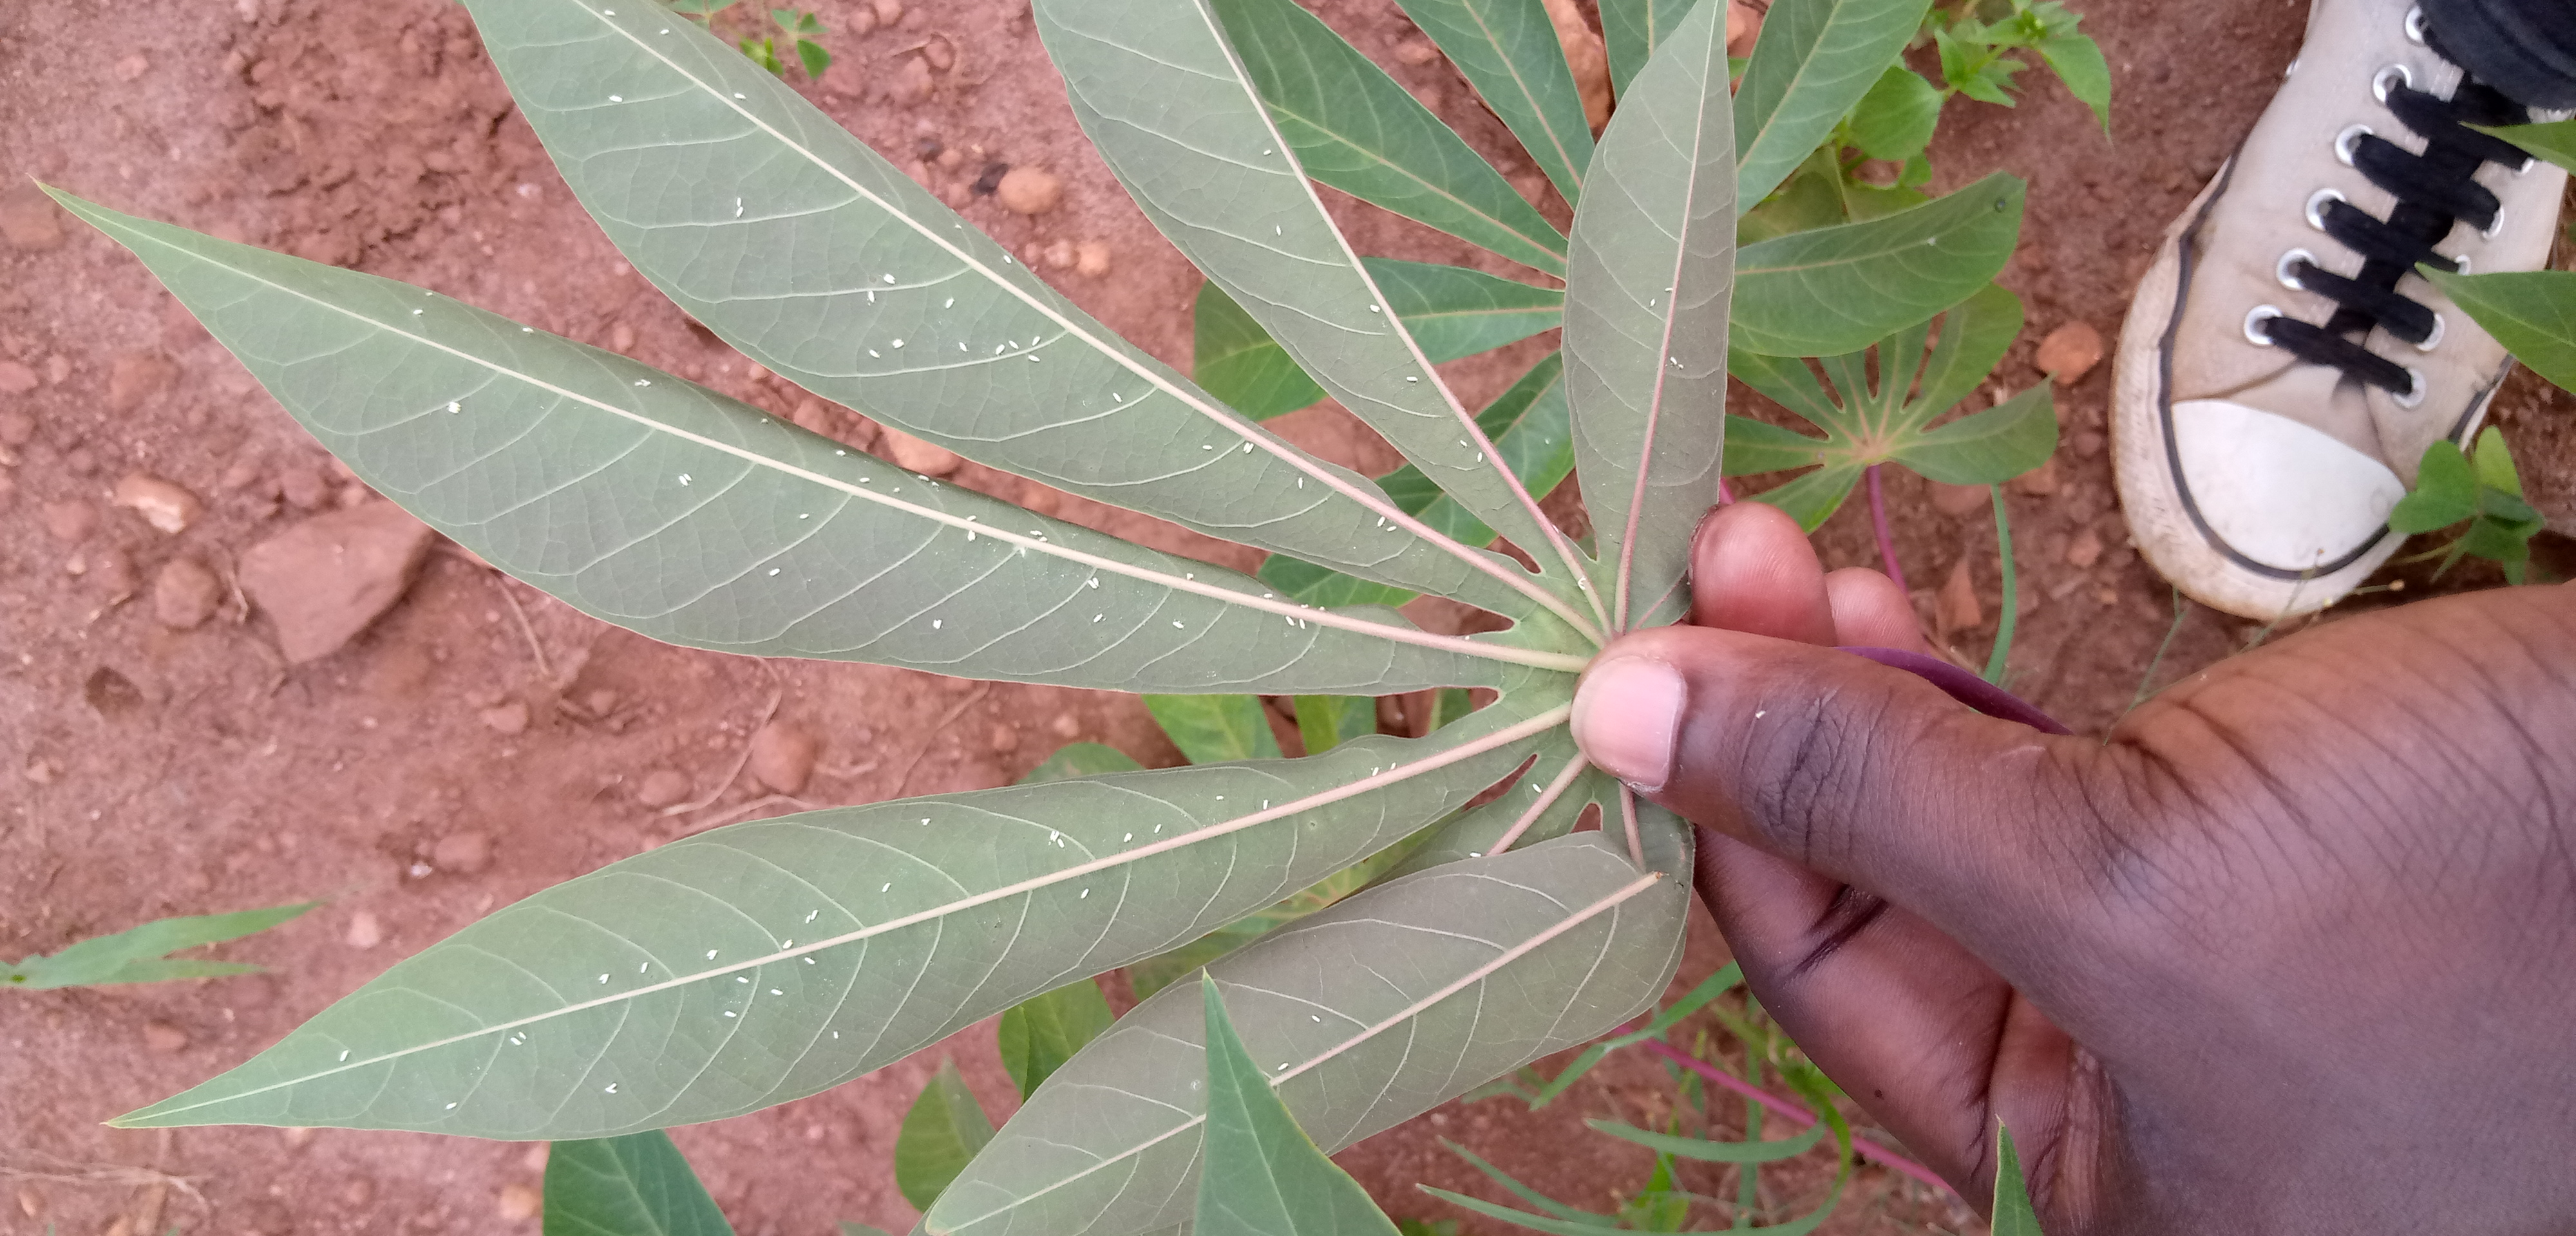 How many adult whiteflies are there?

98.